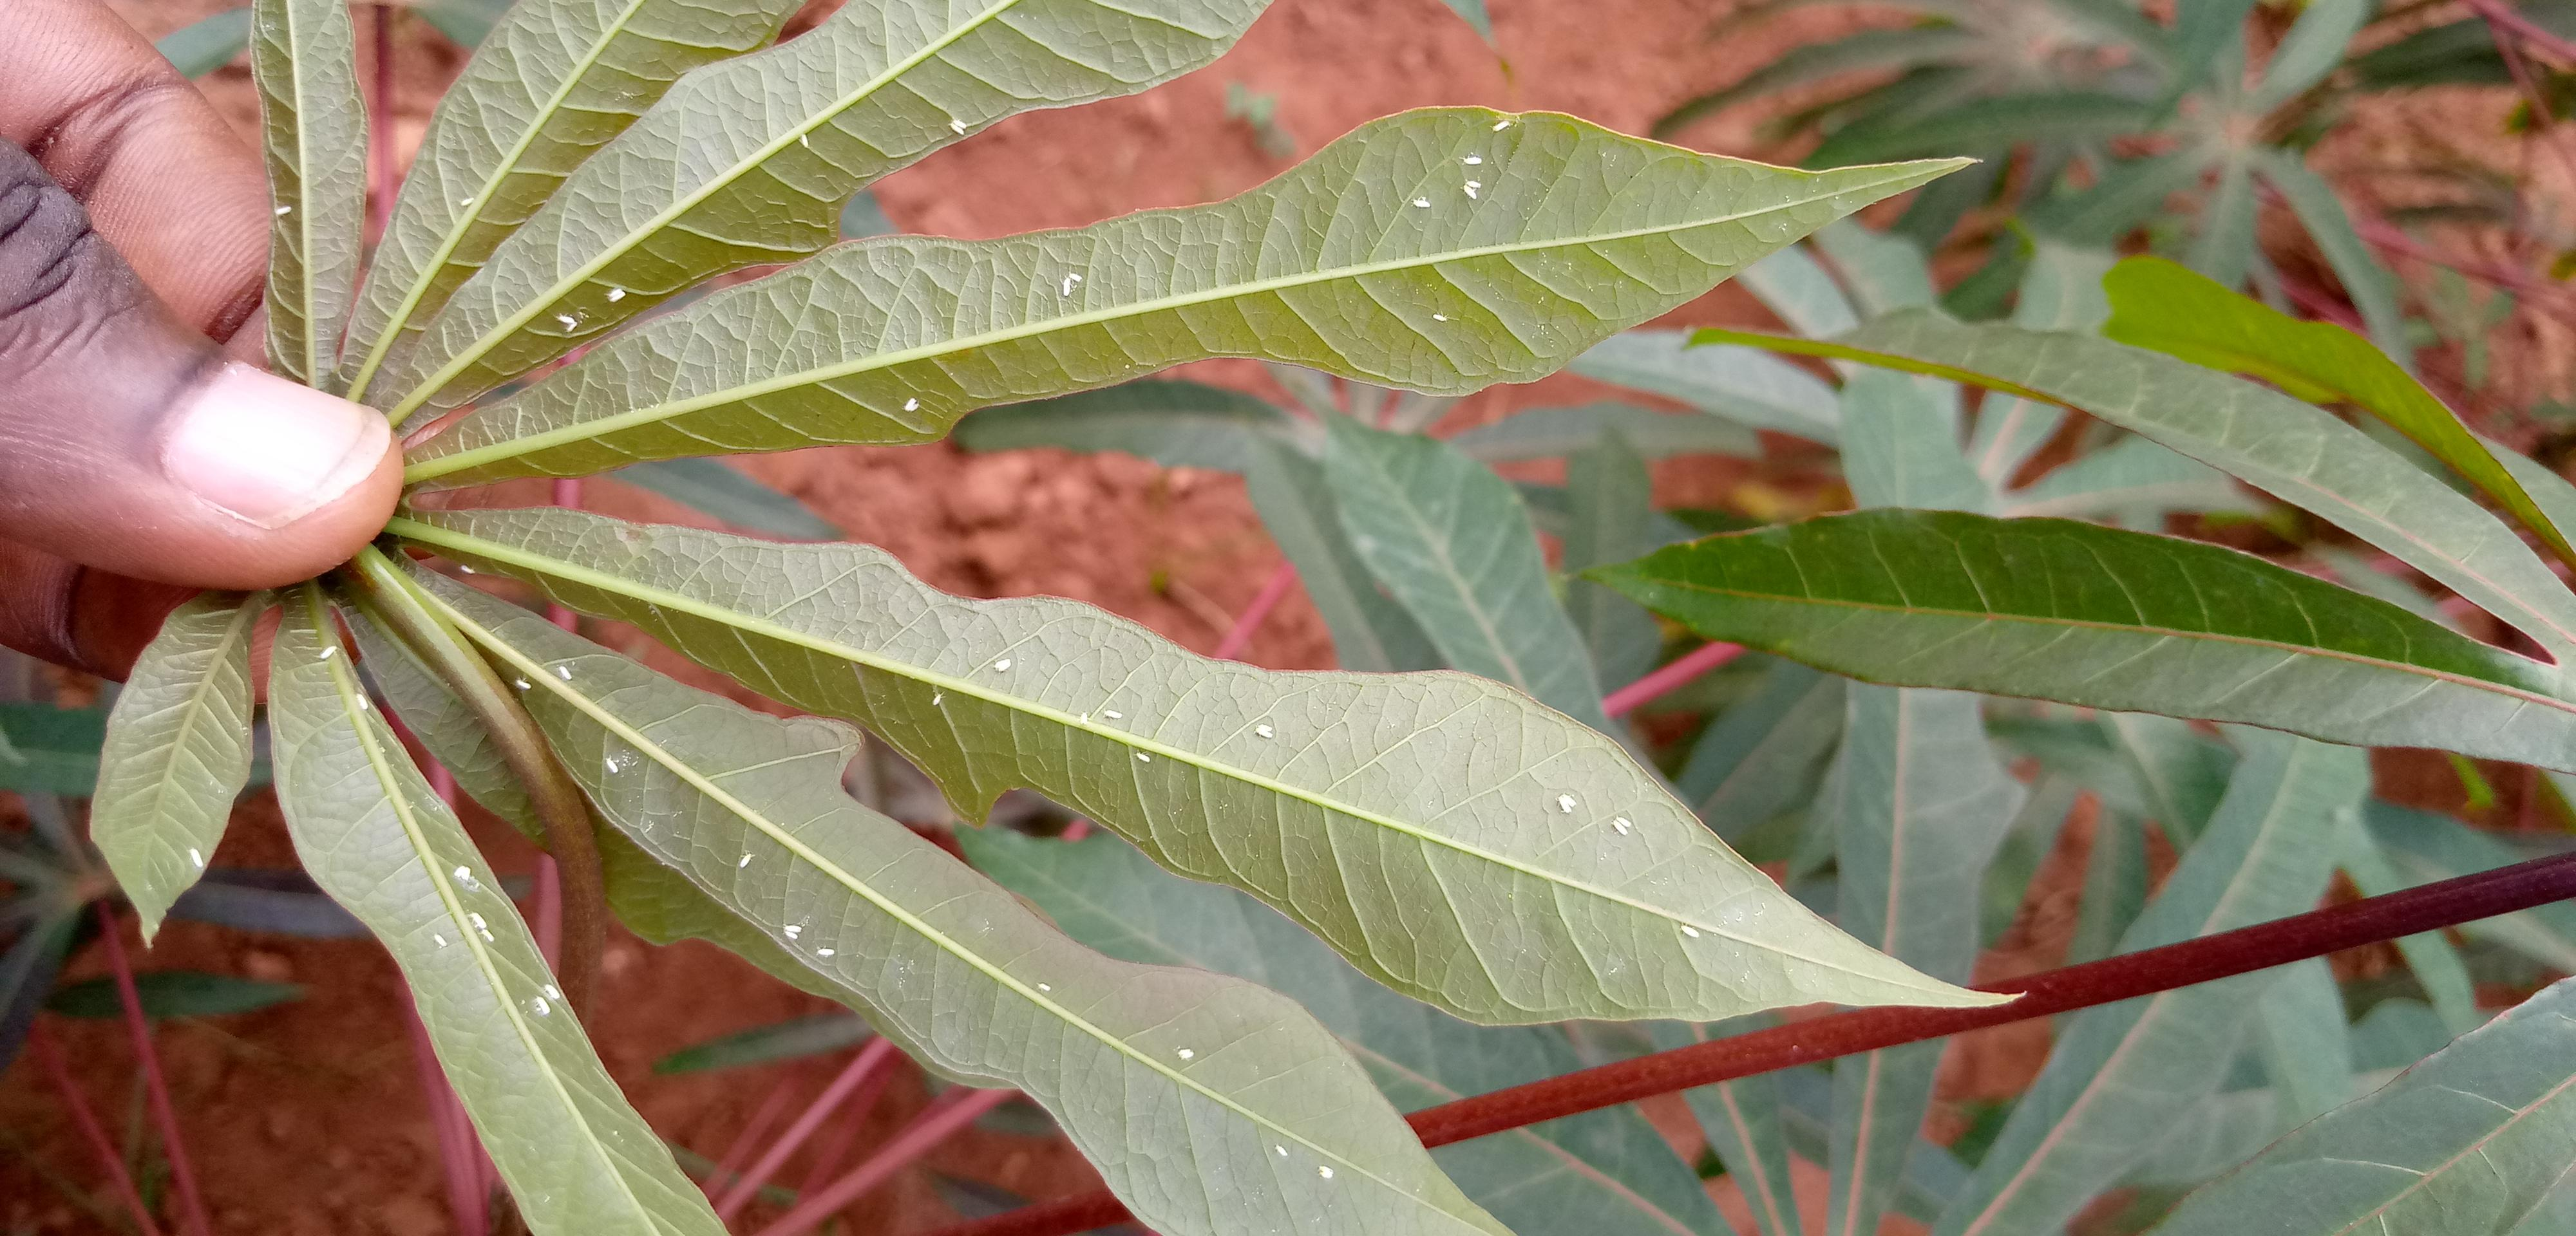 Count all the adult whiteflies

56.